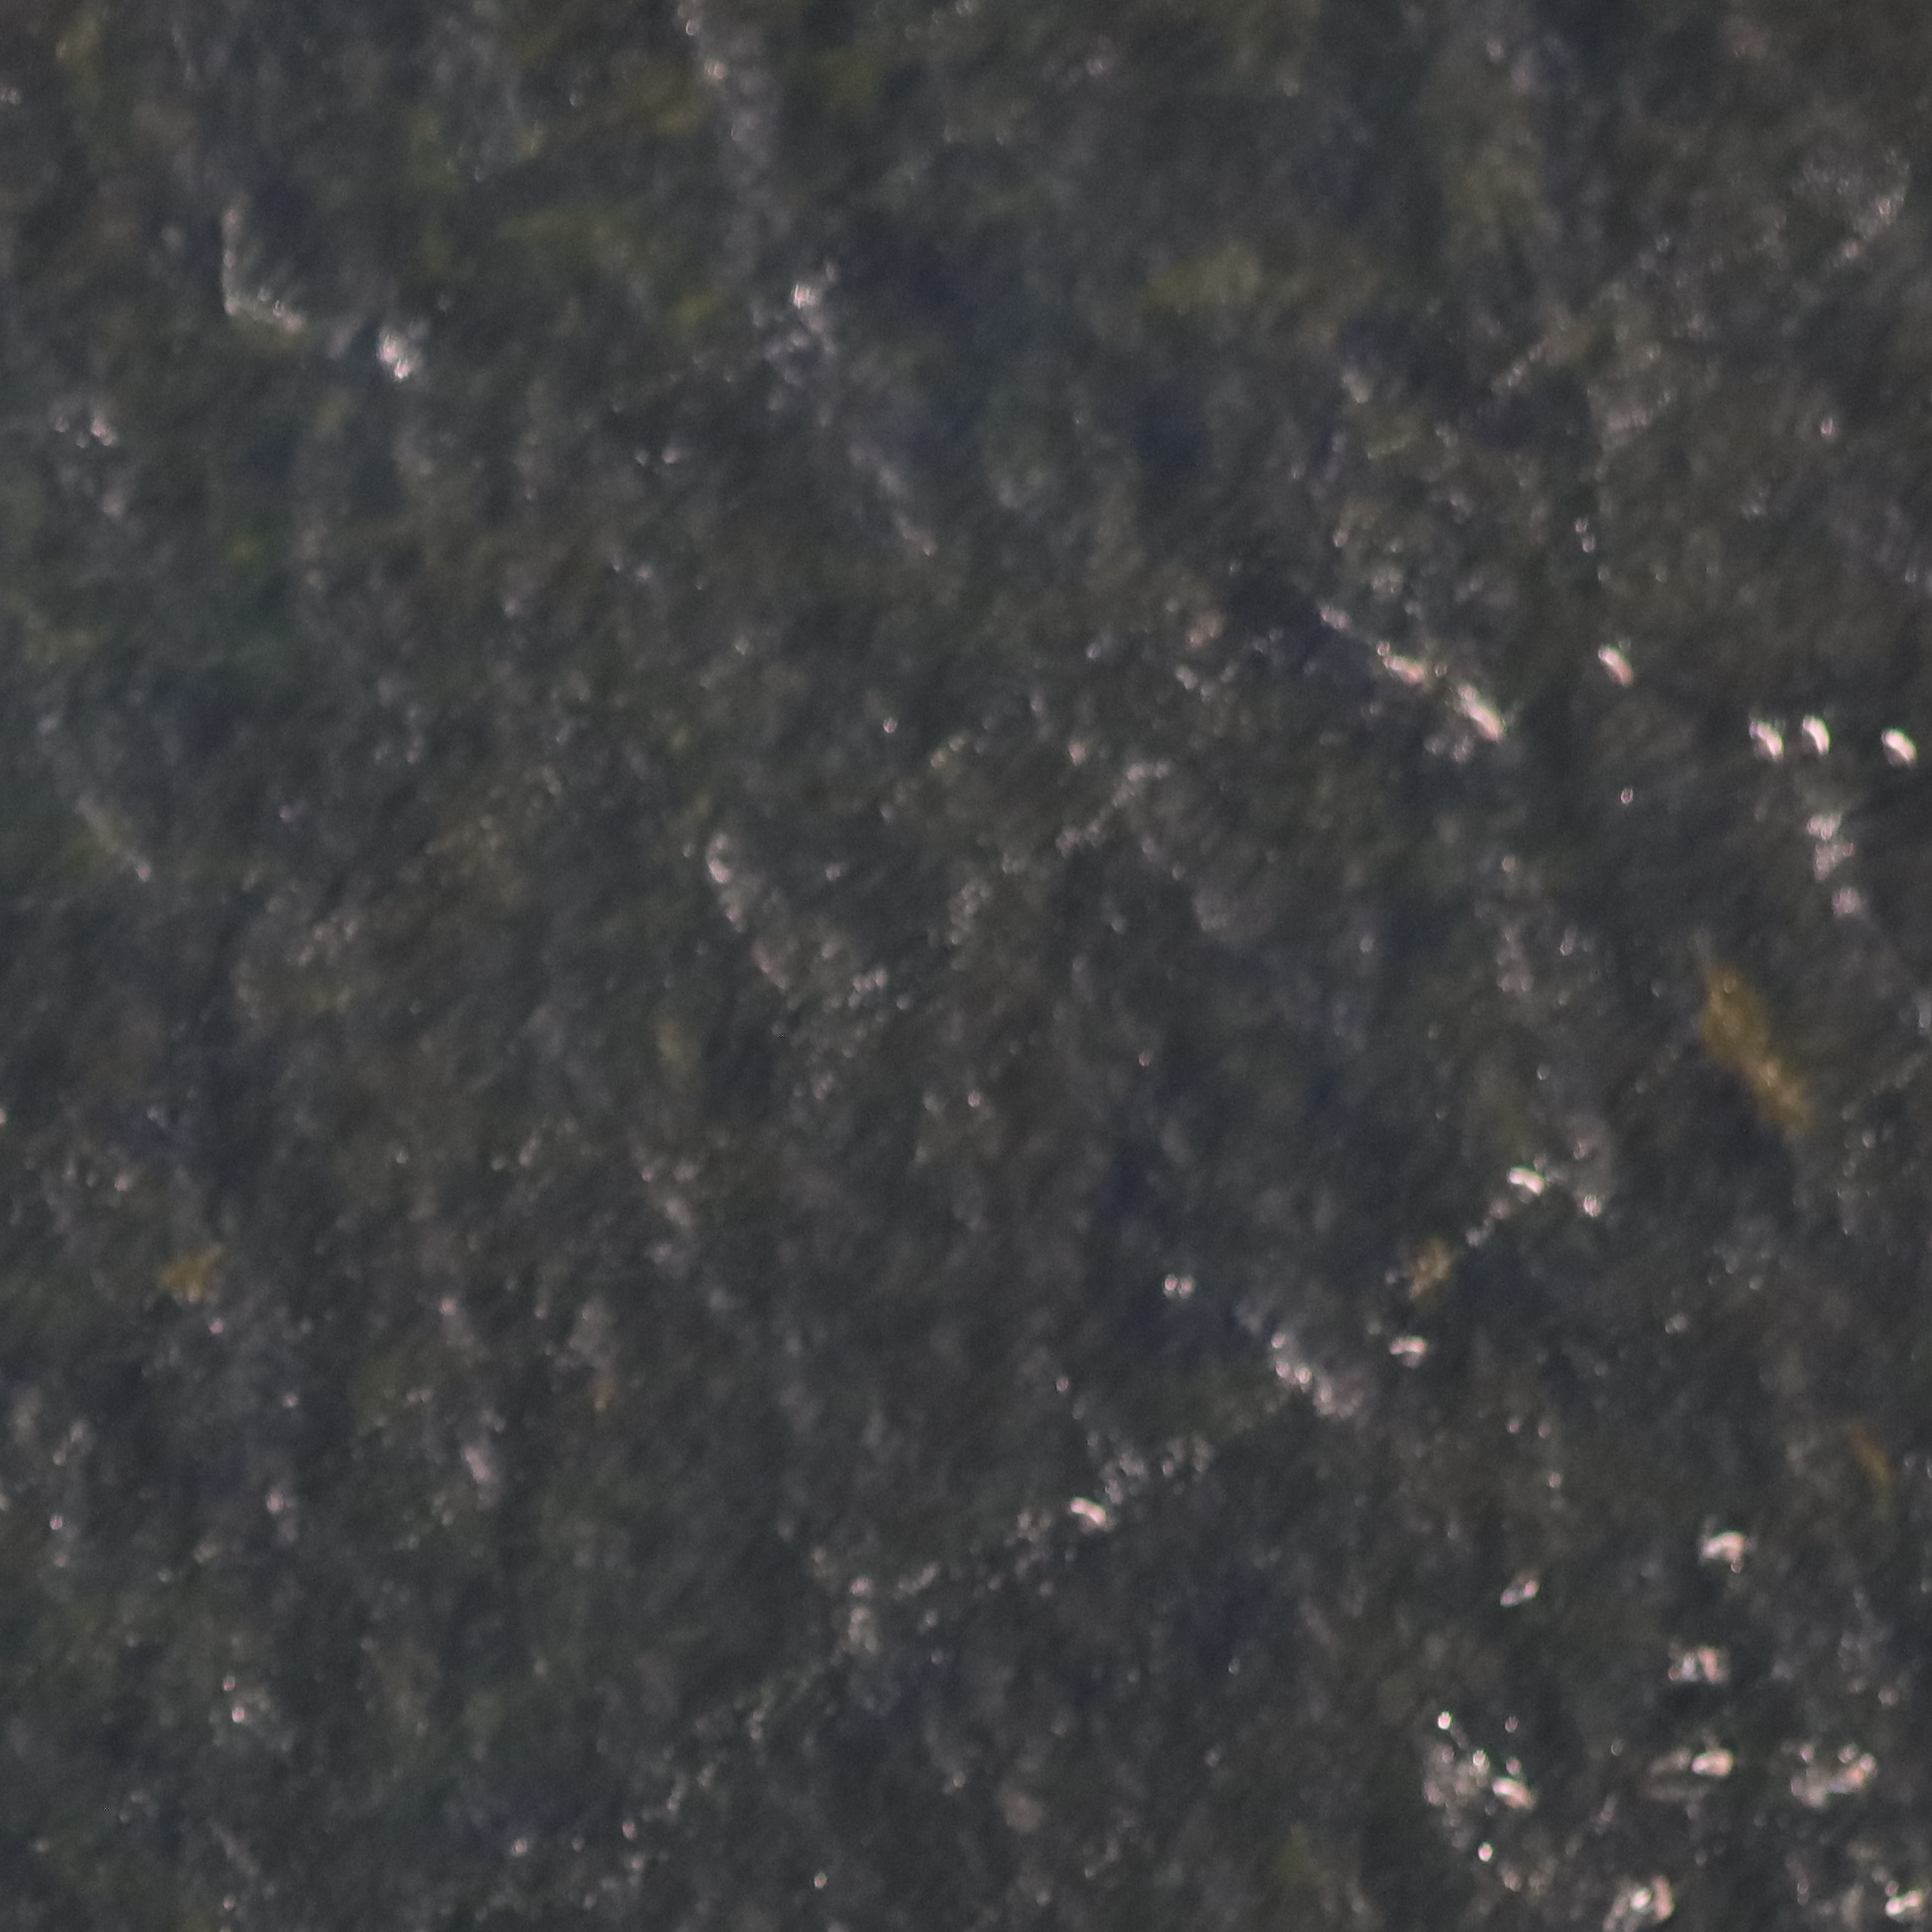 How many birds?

17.